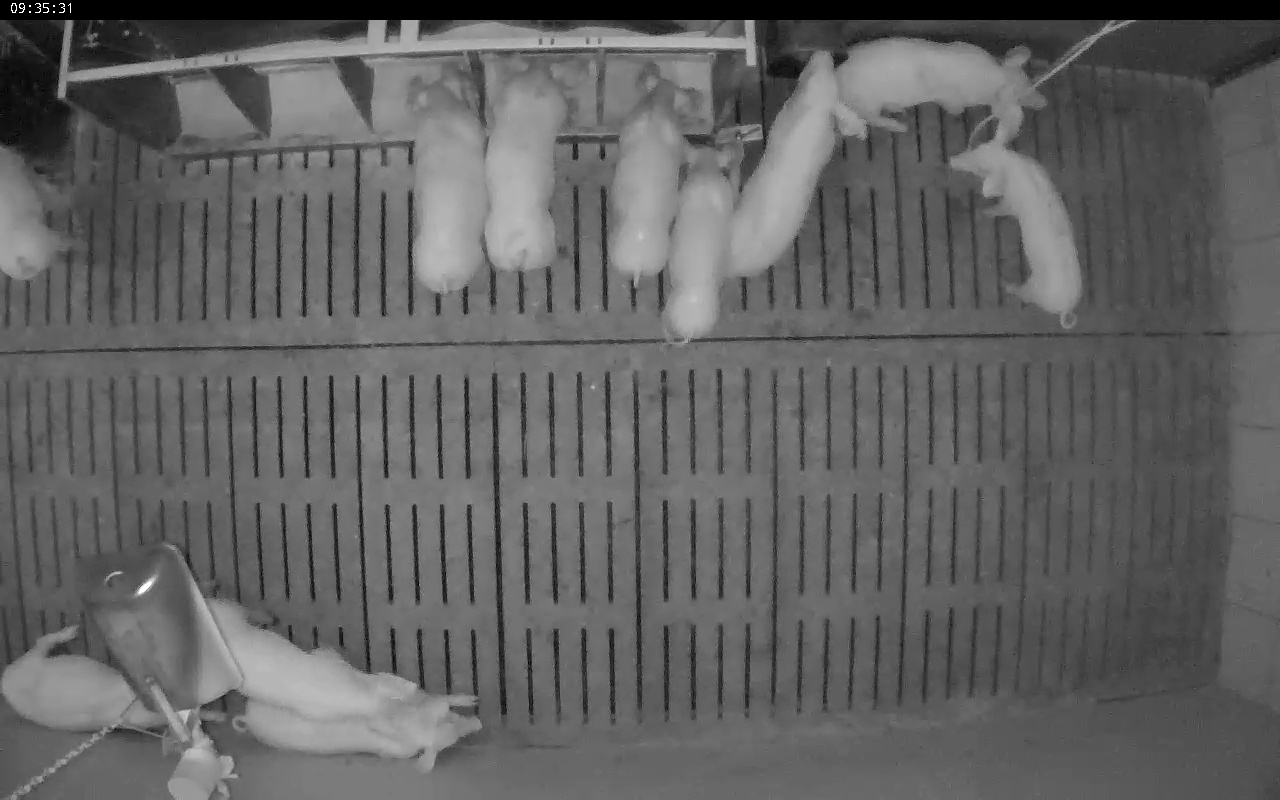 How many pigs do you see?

11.